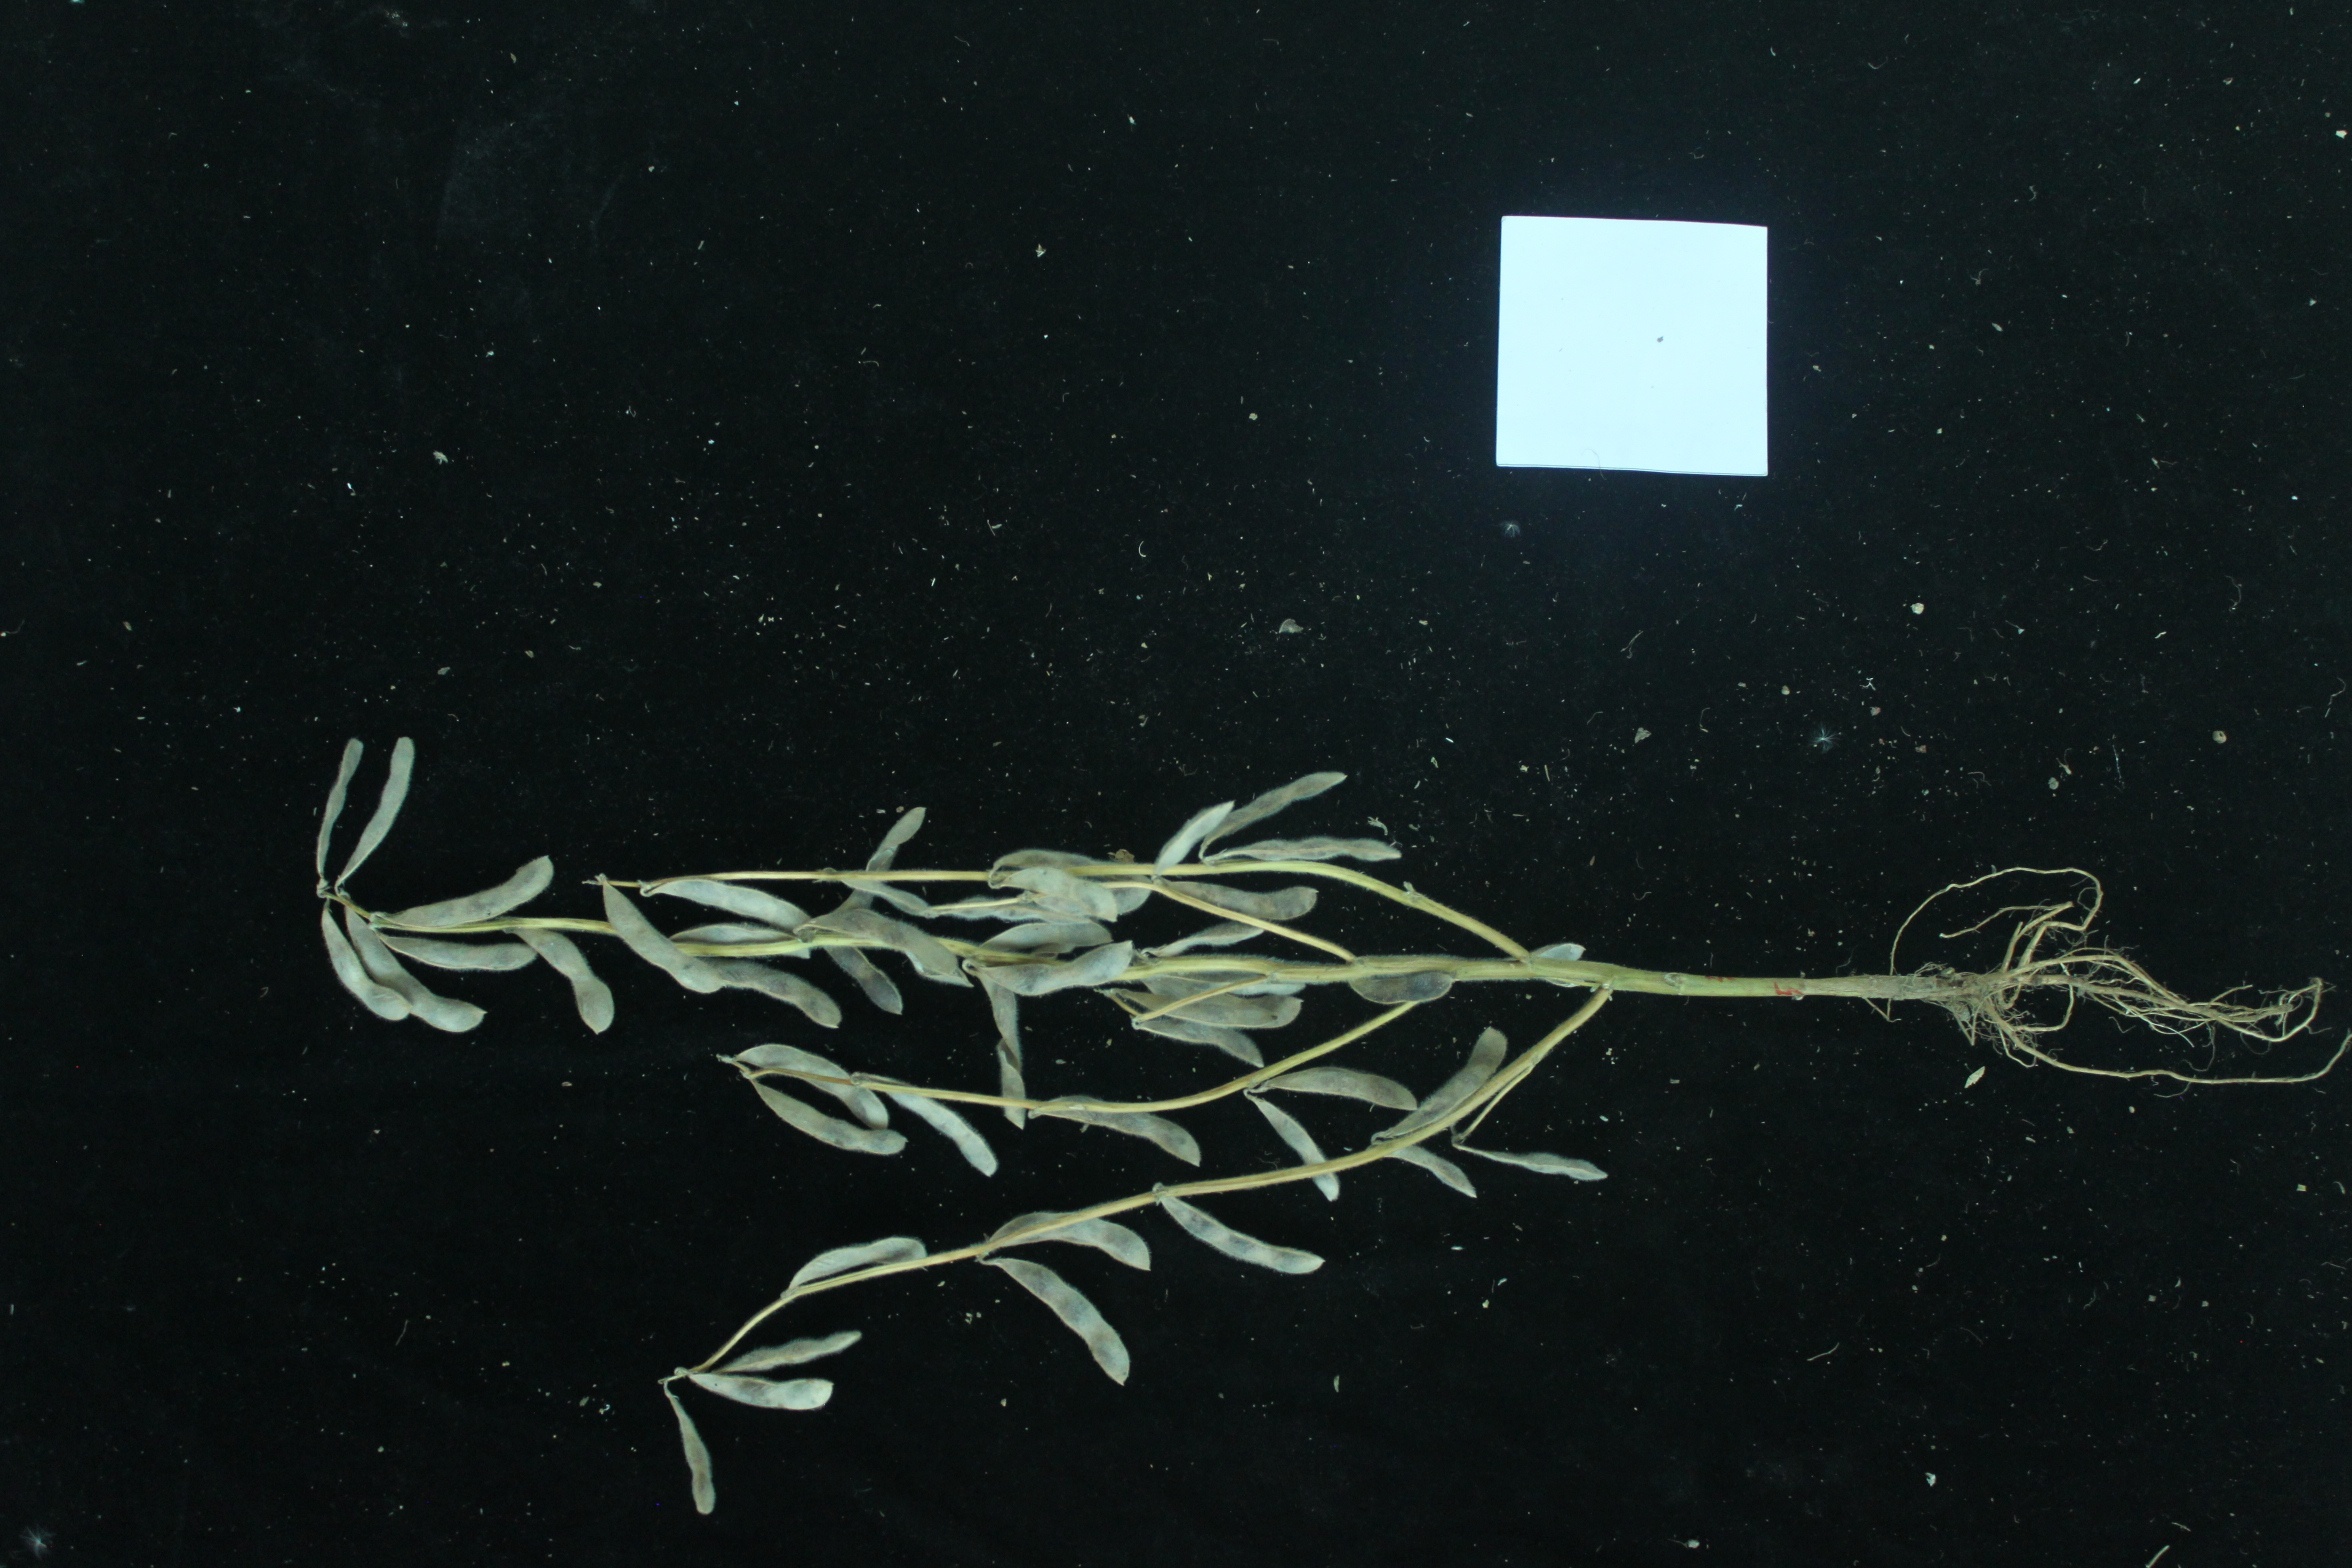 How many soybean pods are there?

48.